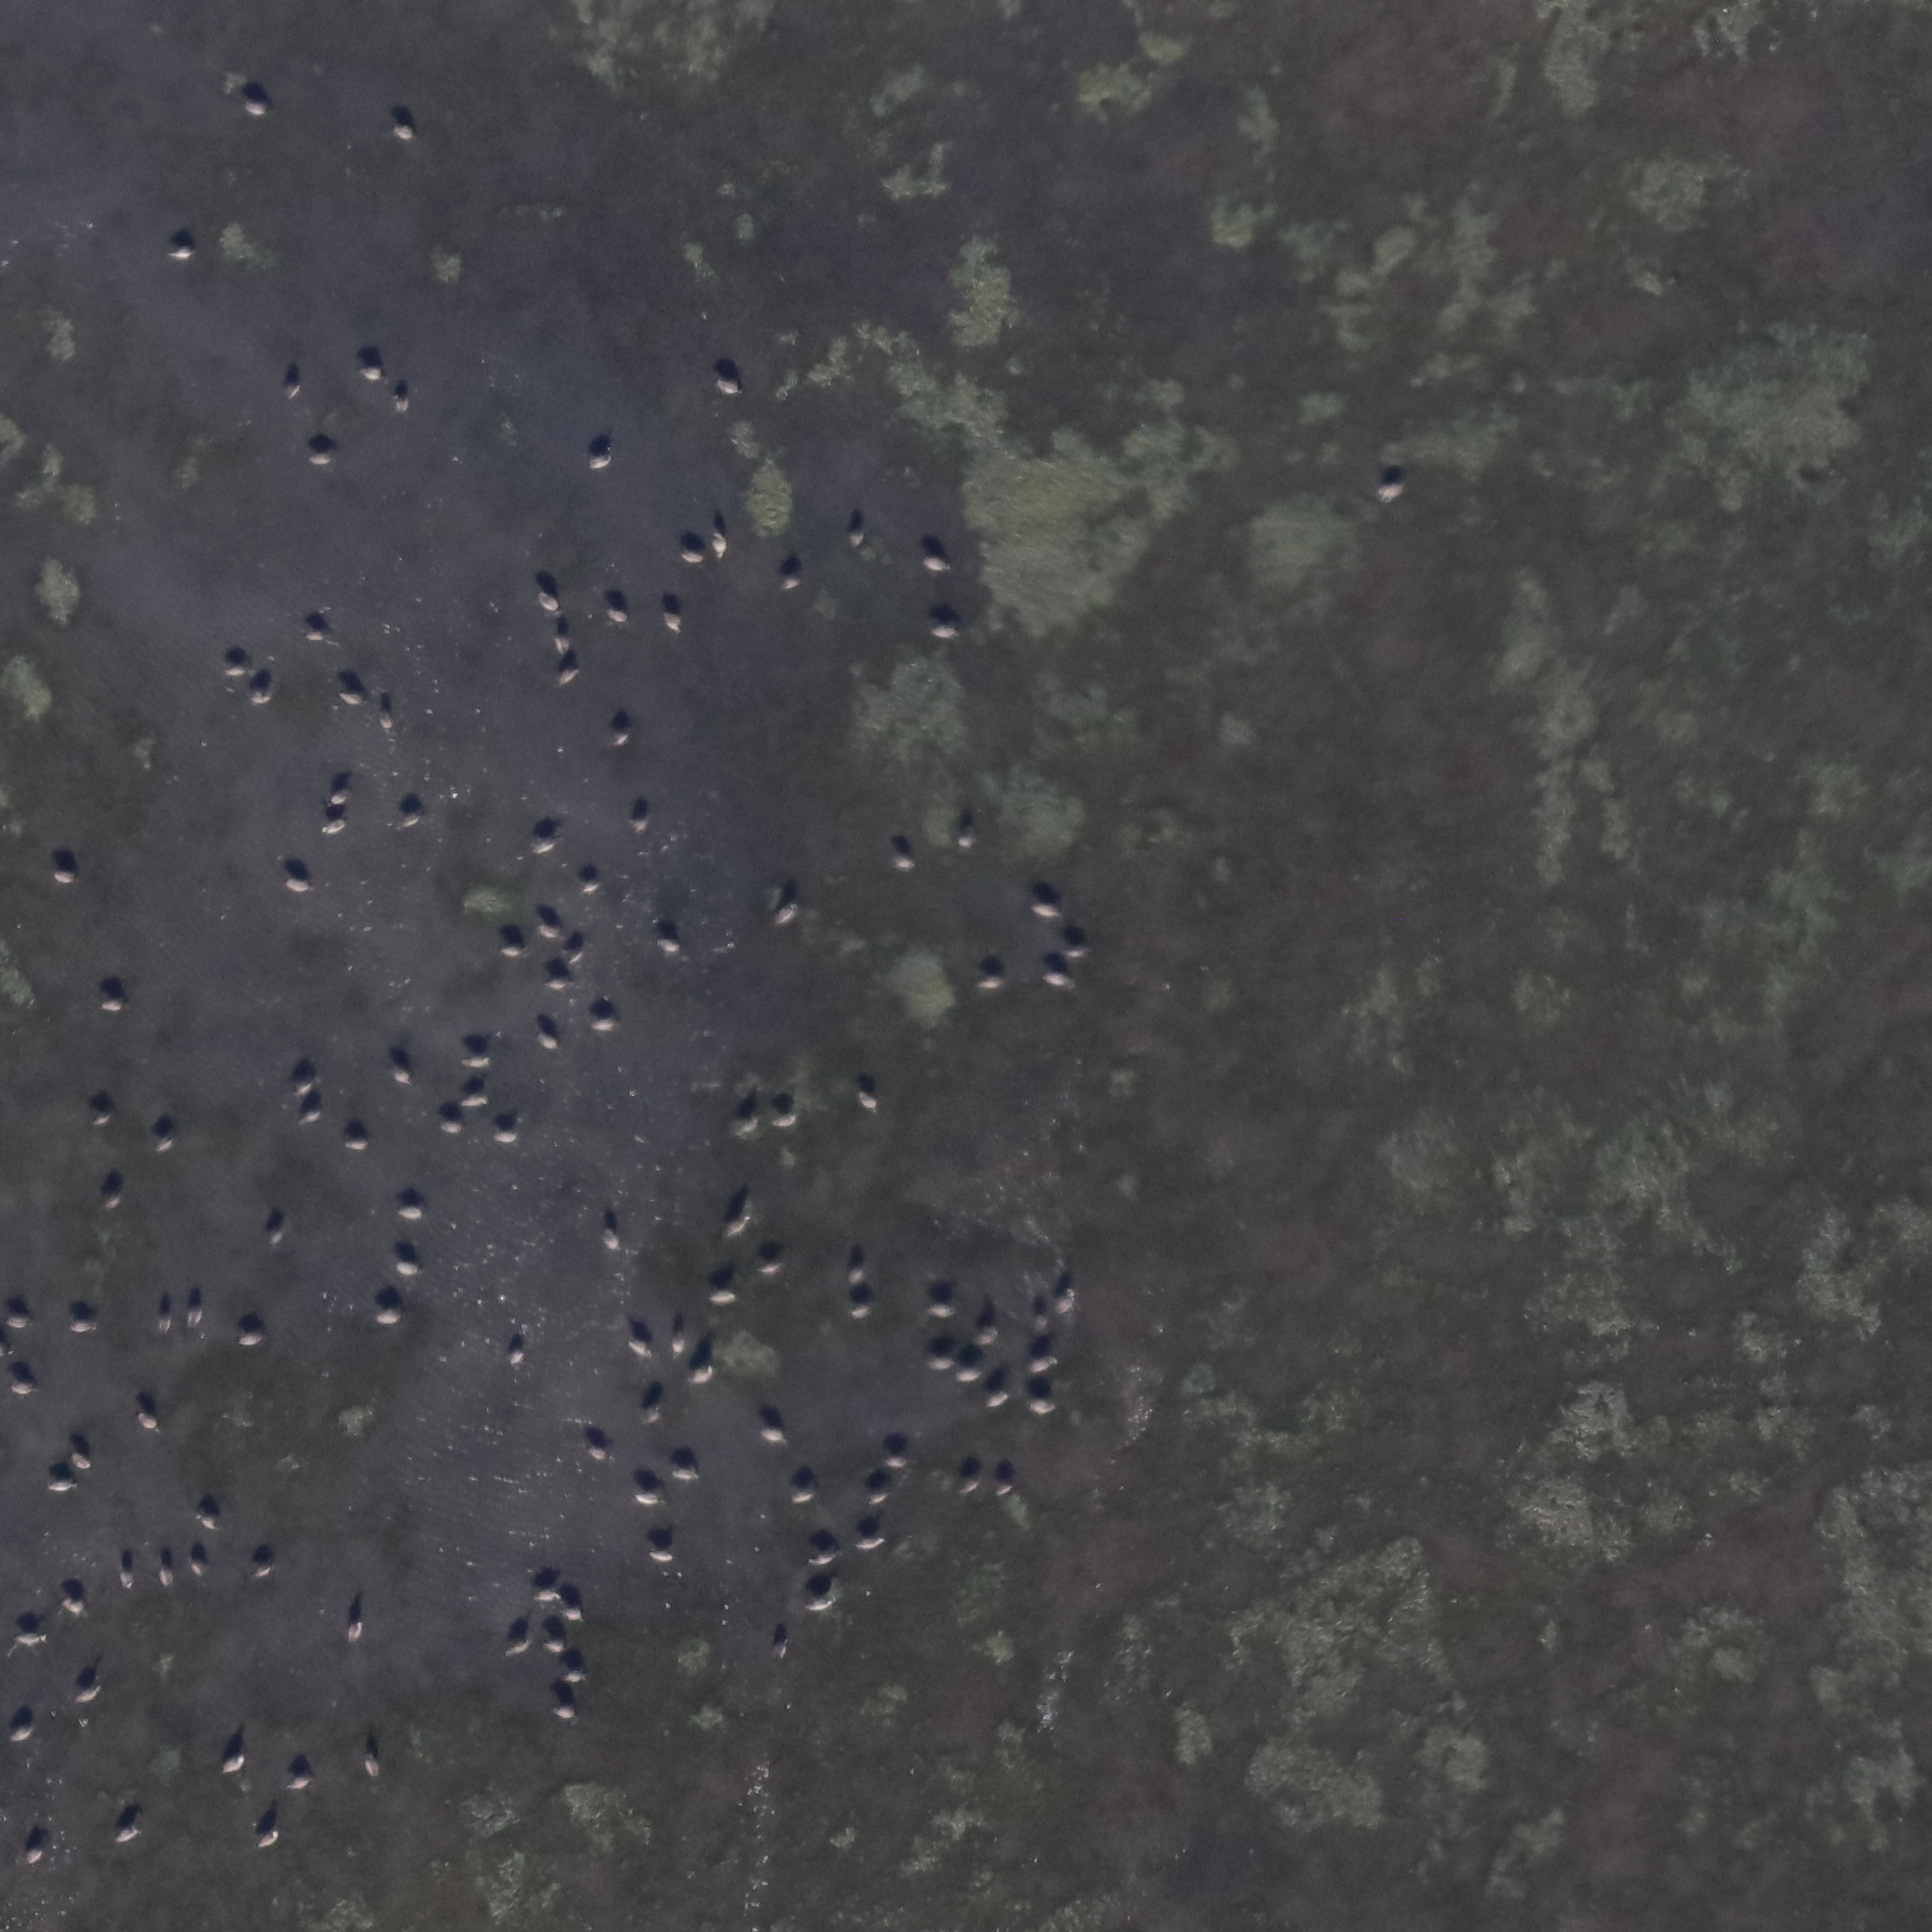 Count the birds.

133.